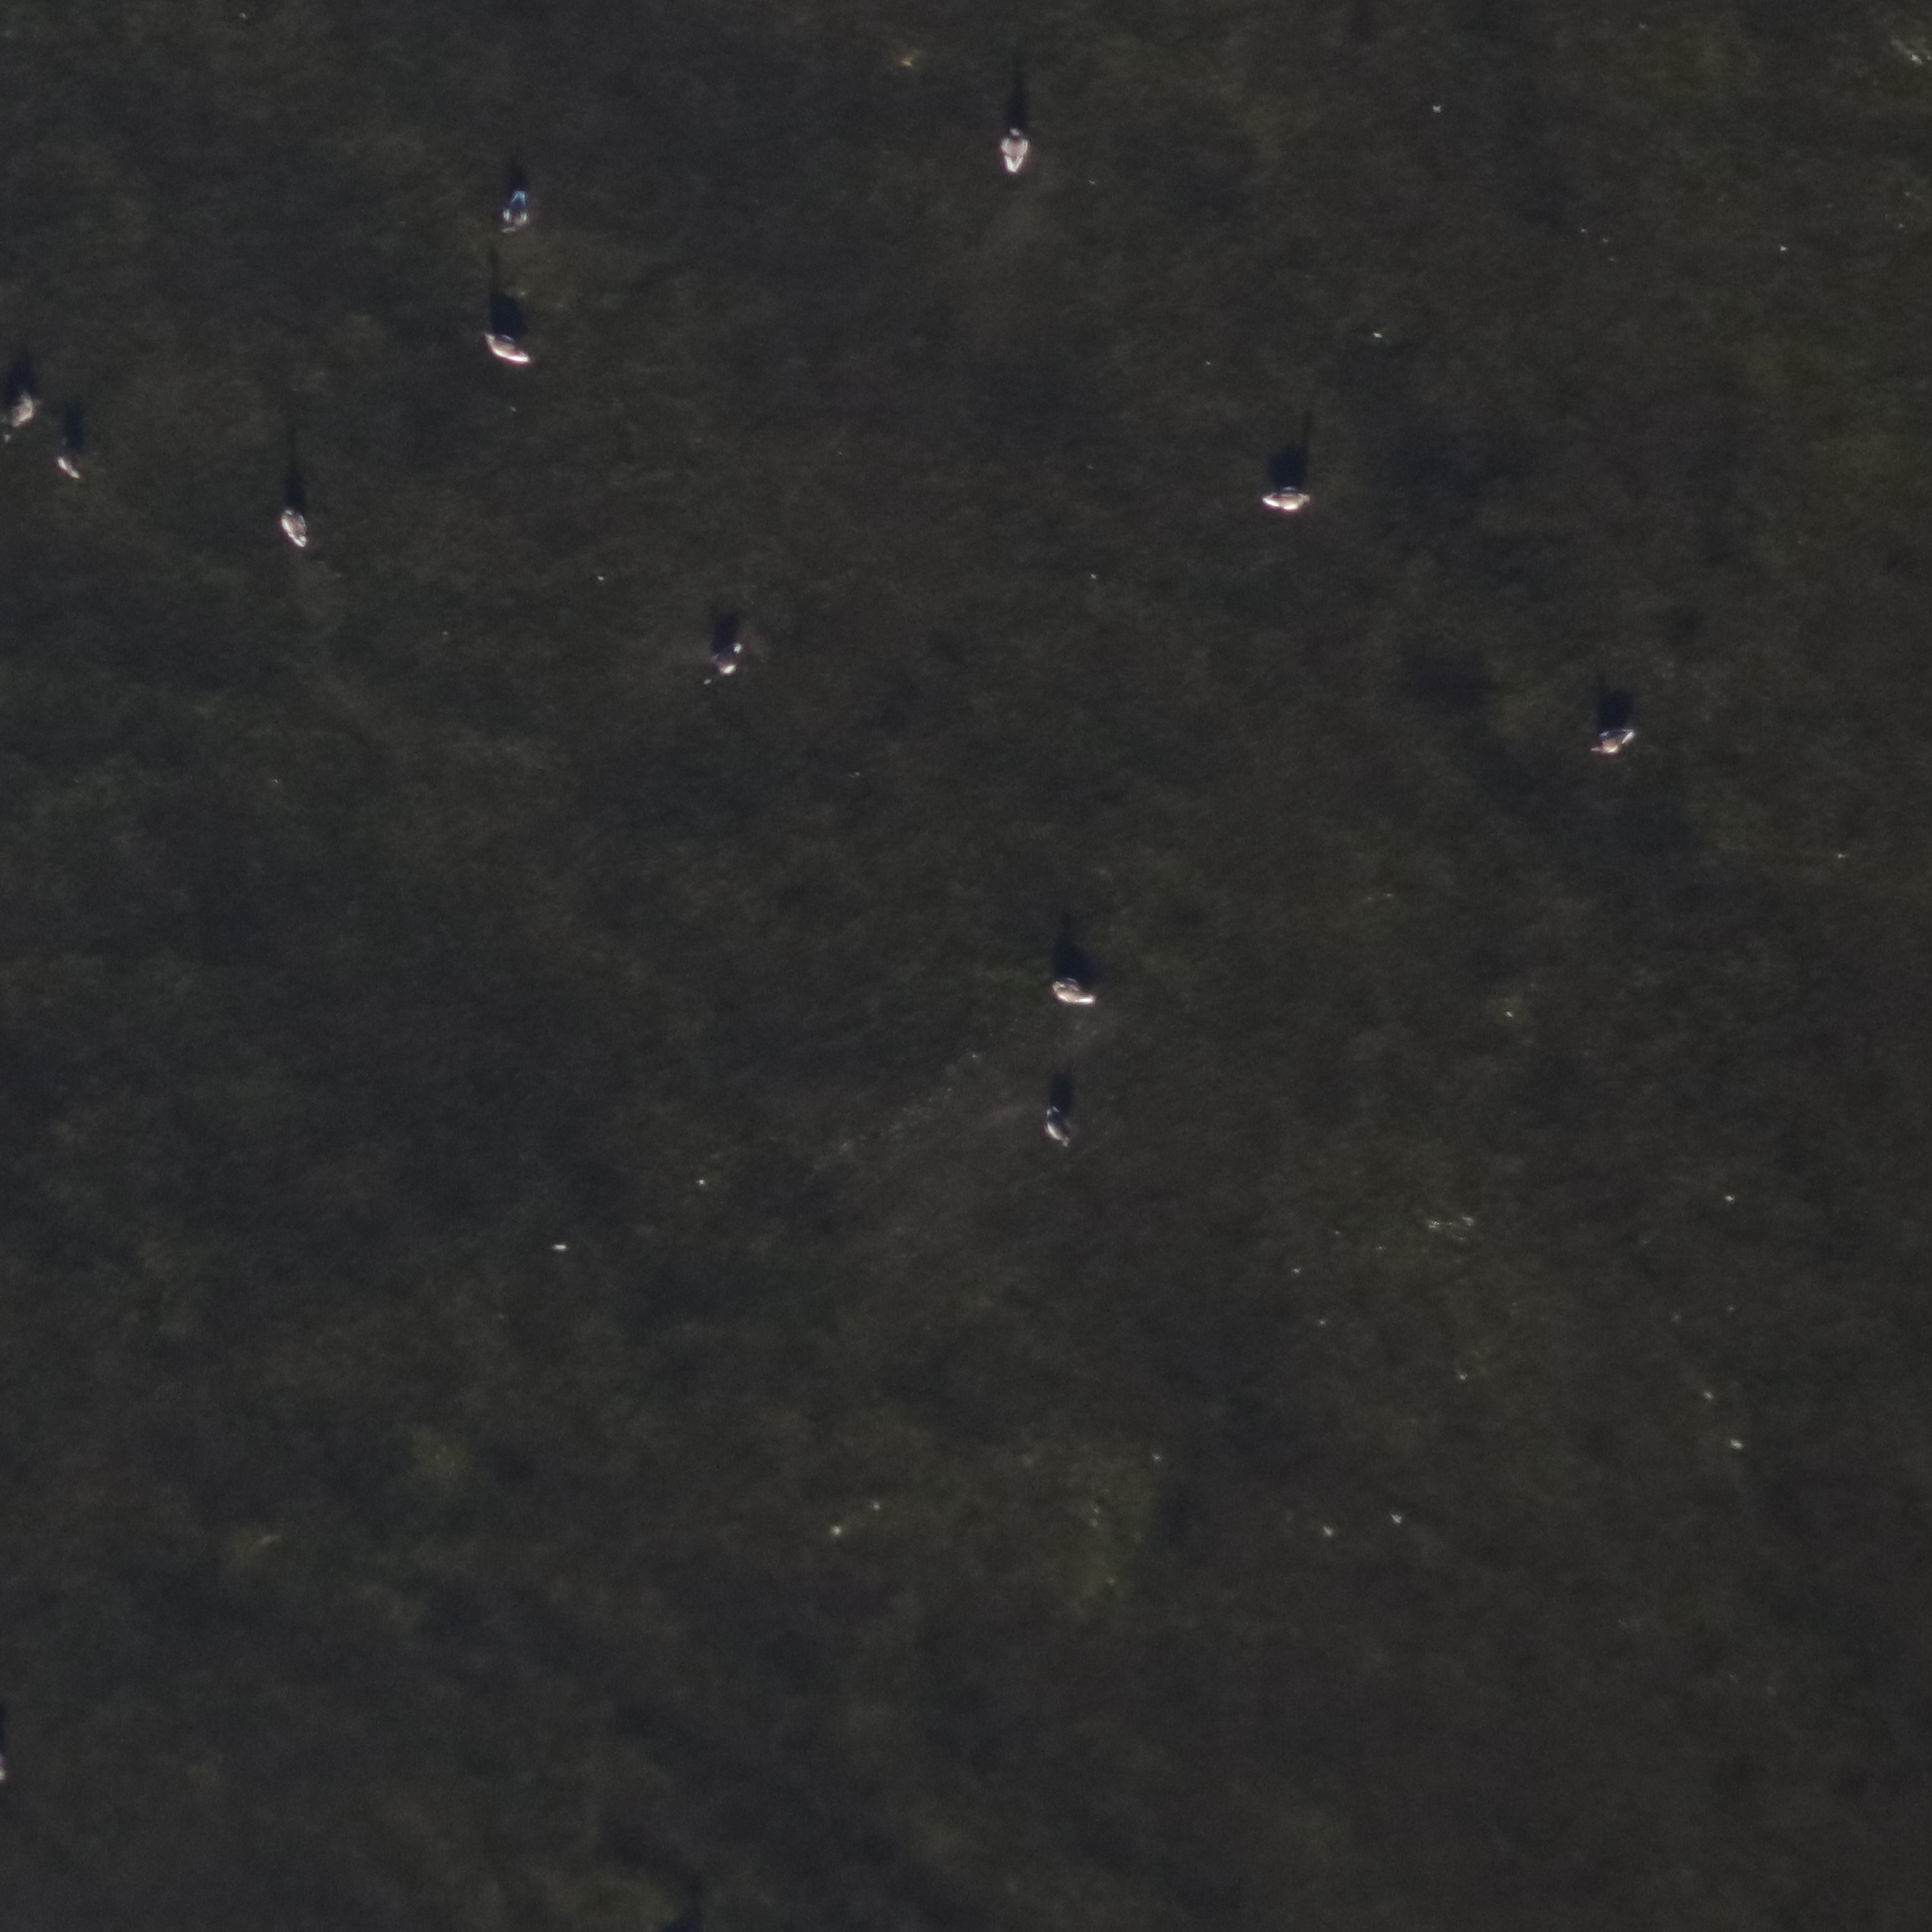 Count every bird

11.